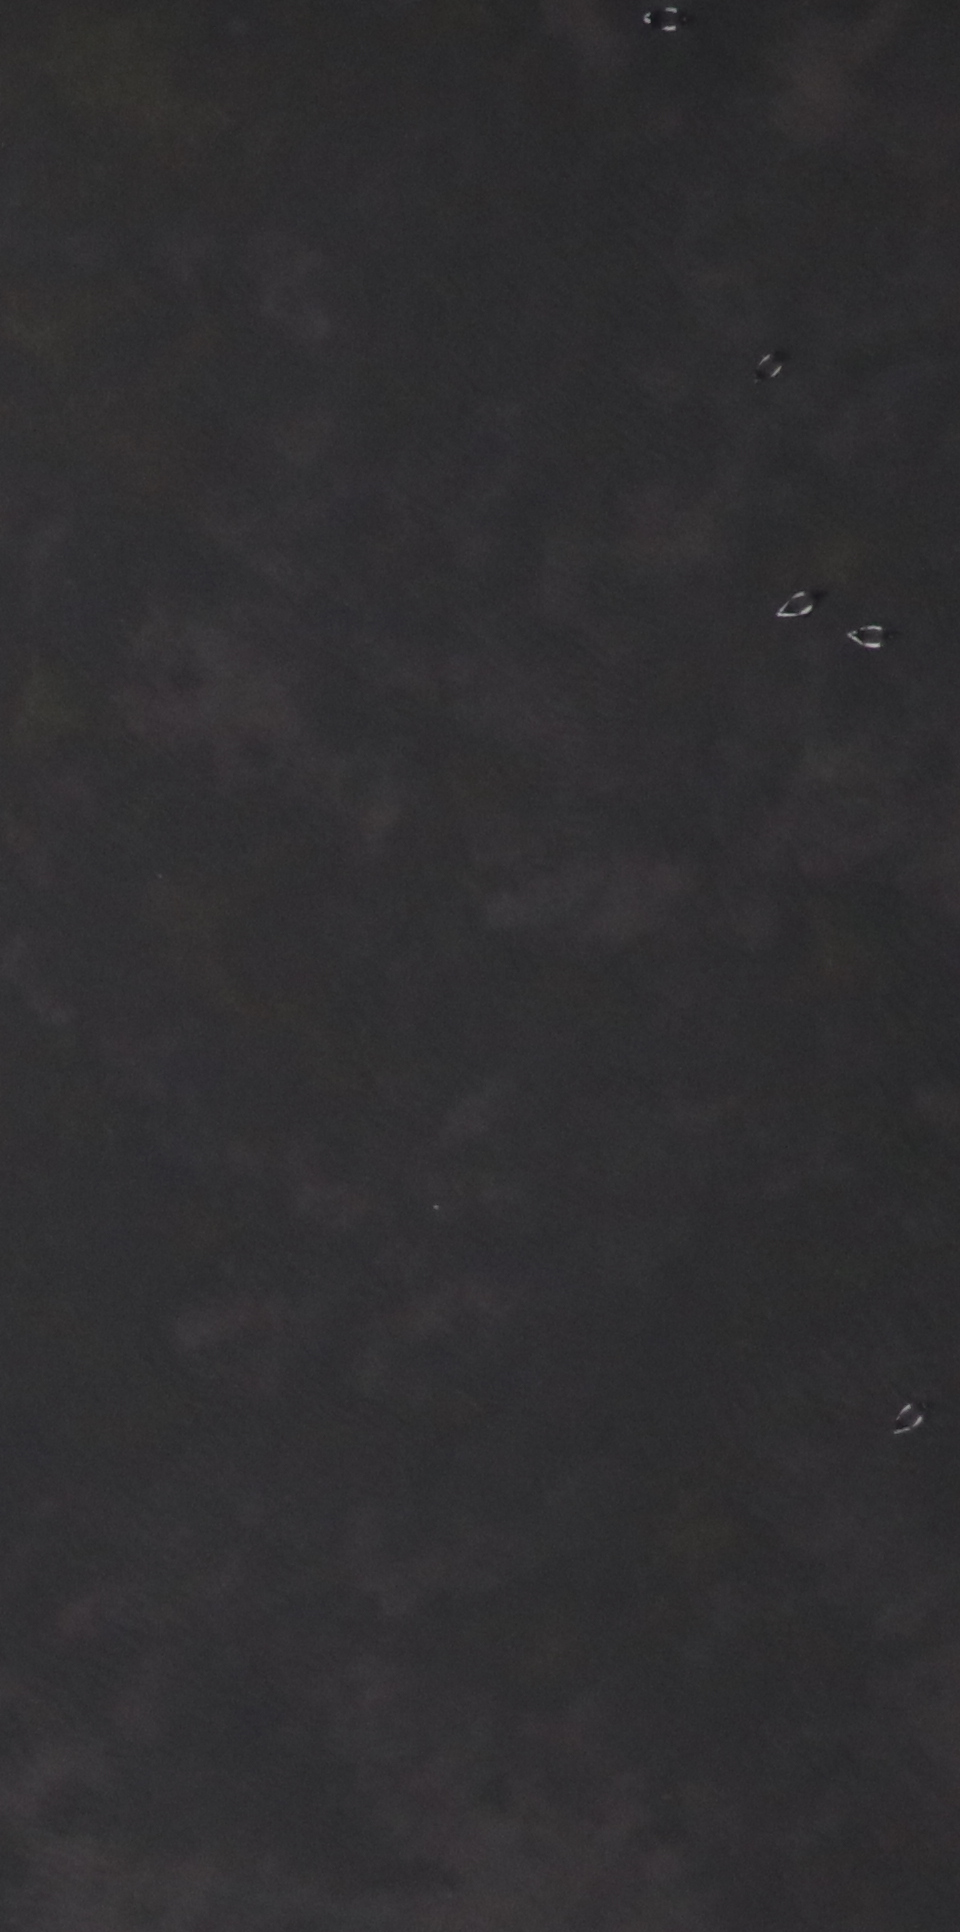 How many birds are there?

5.